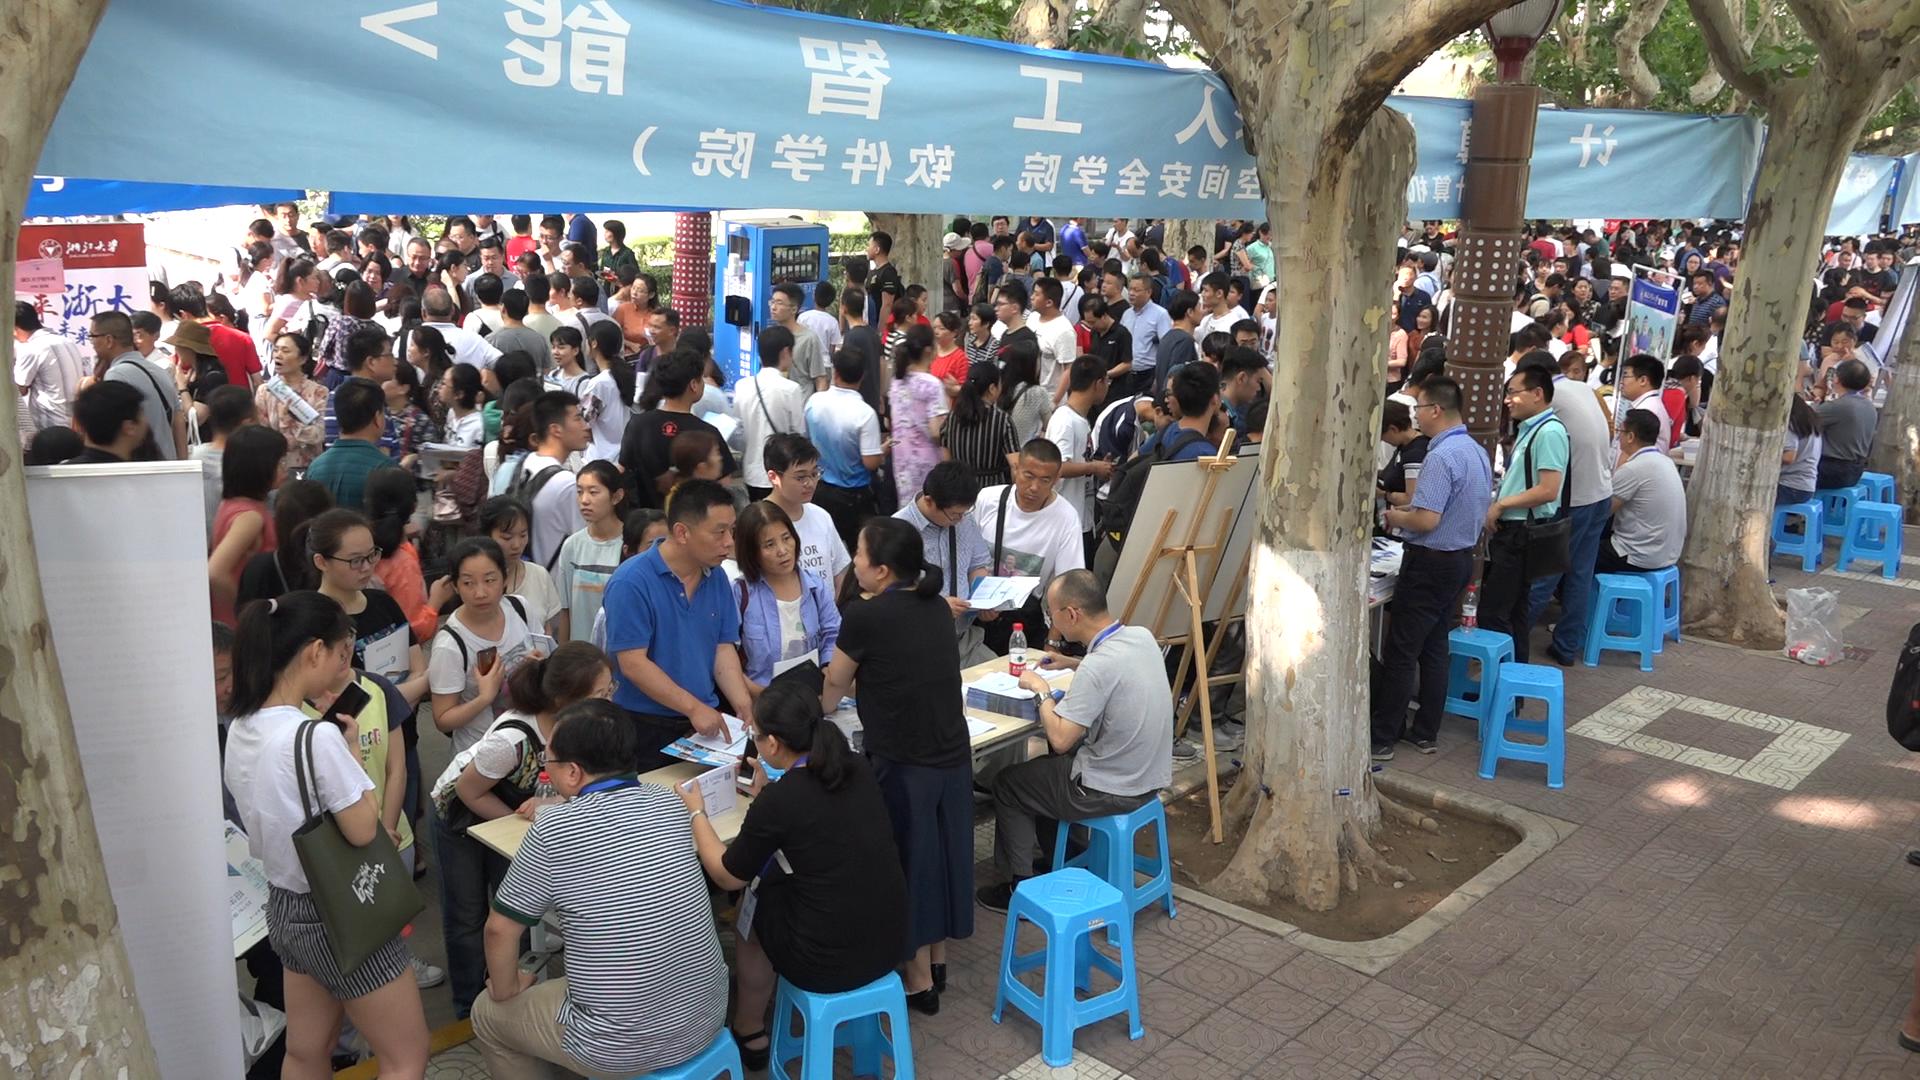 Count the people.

192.